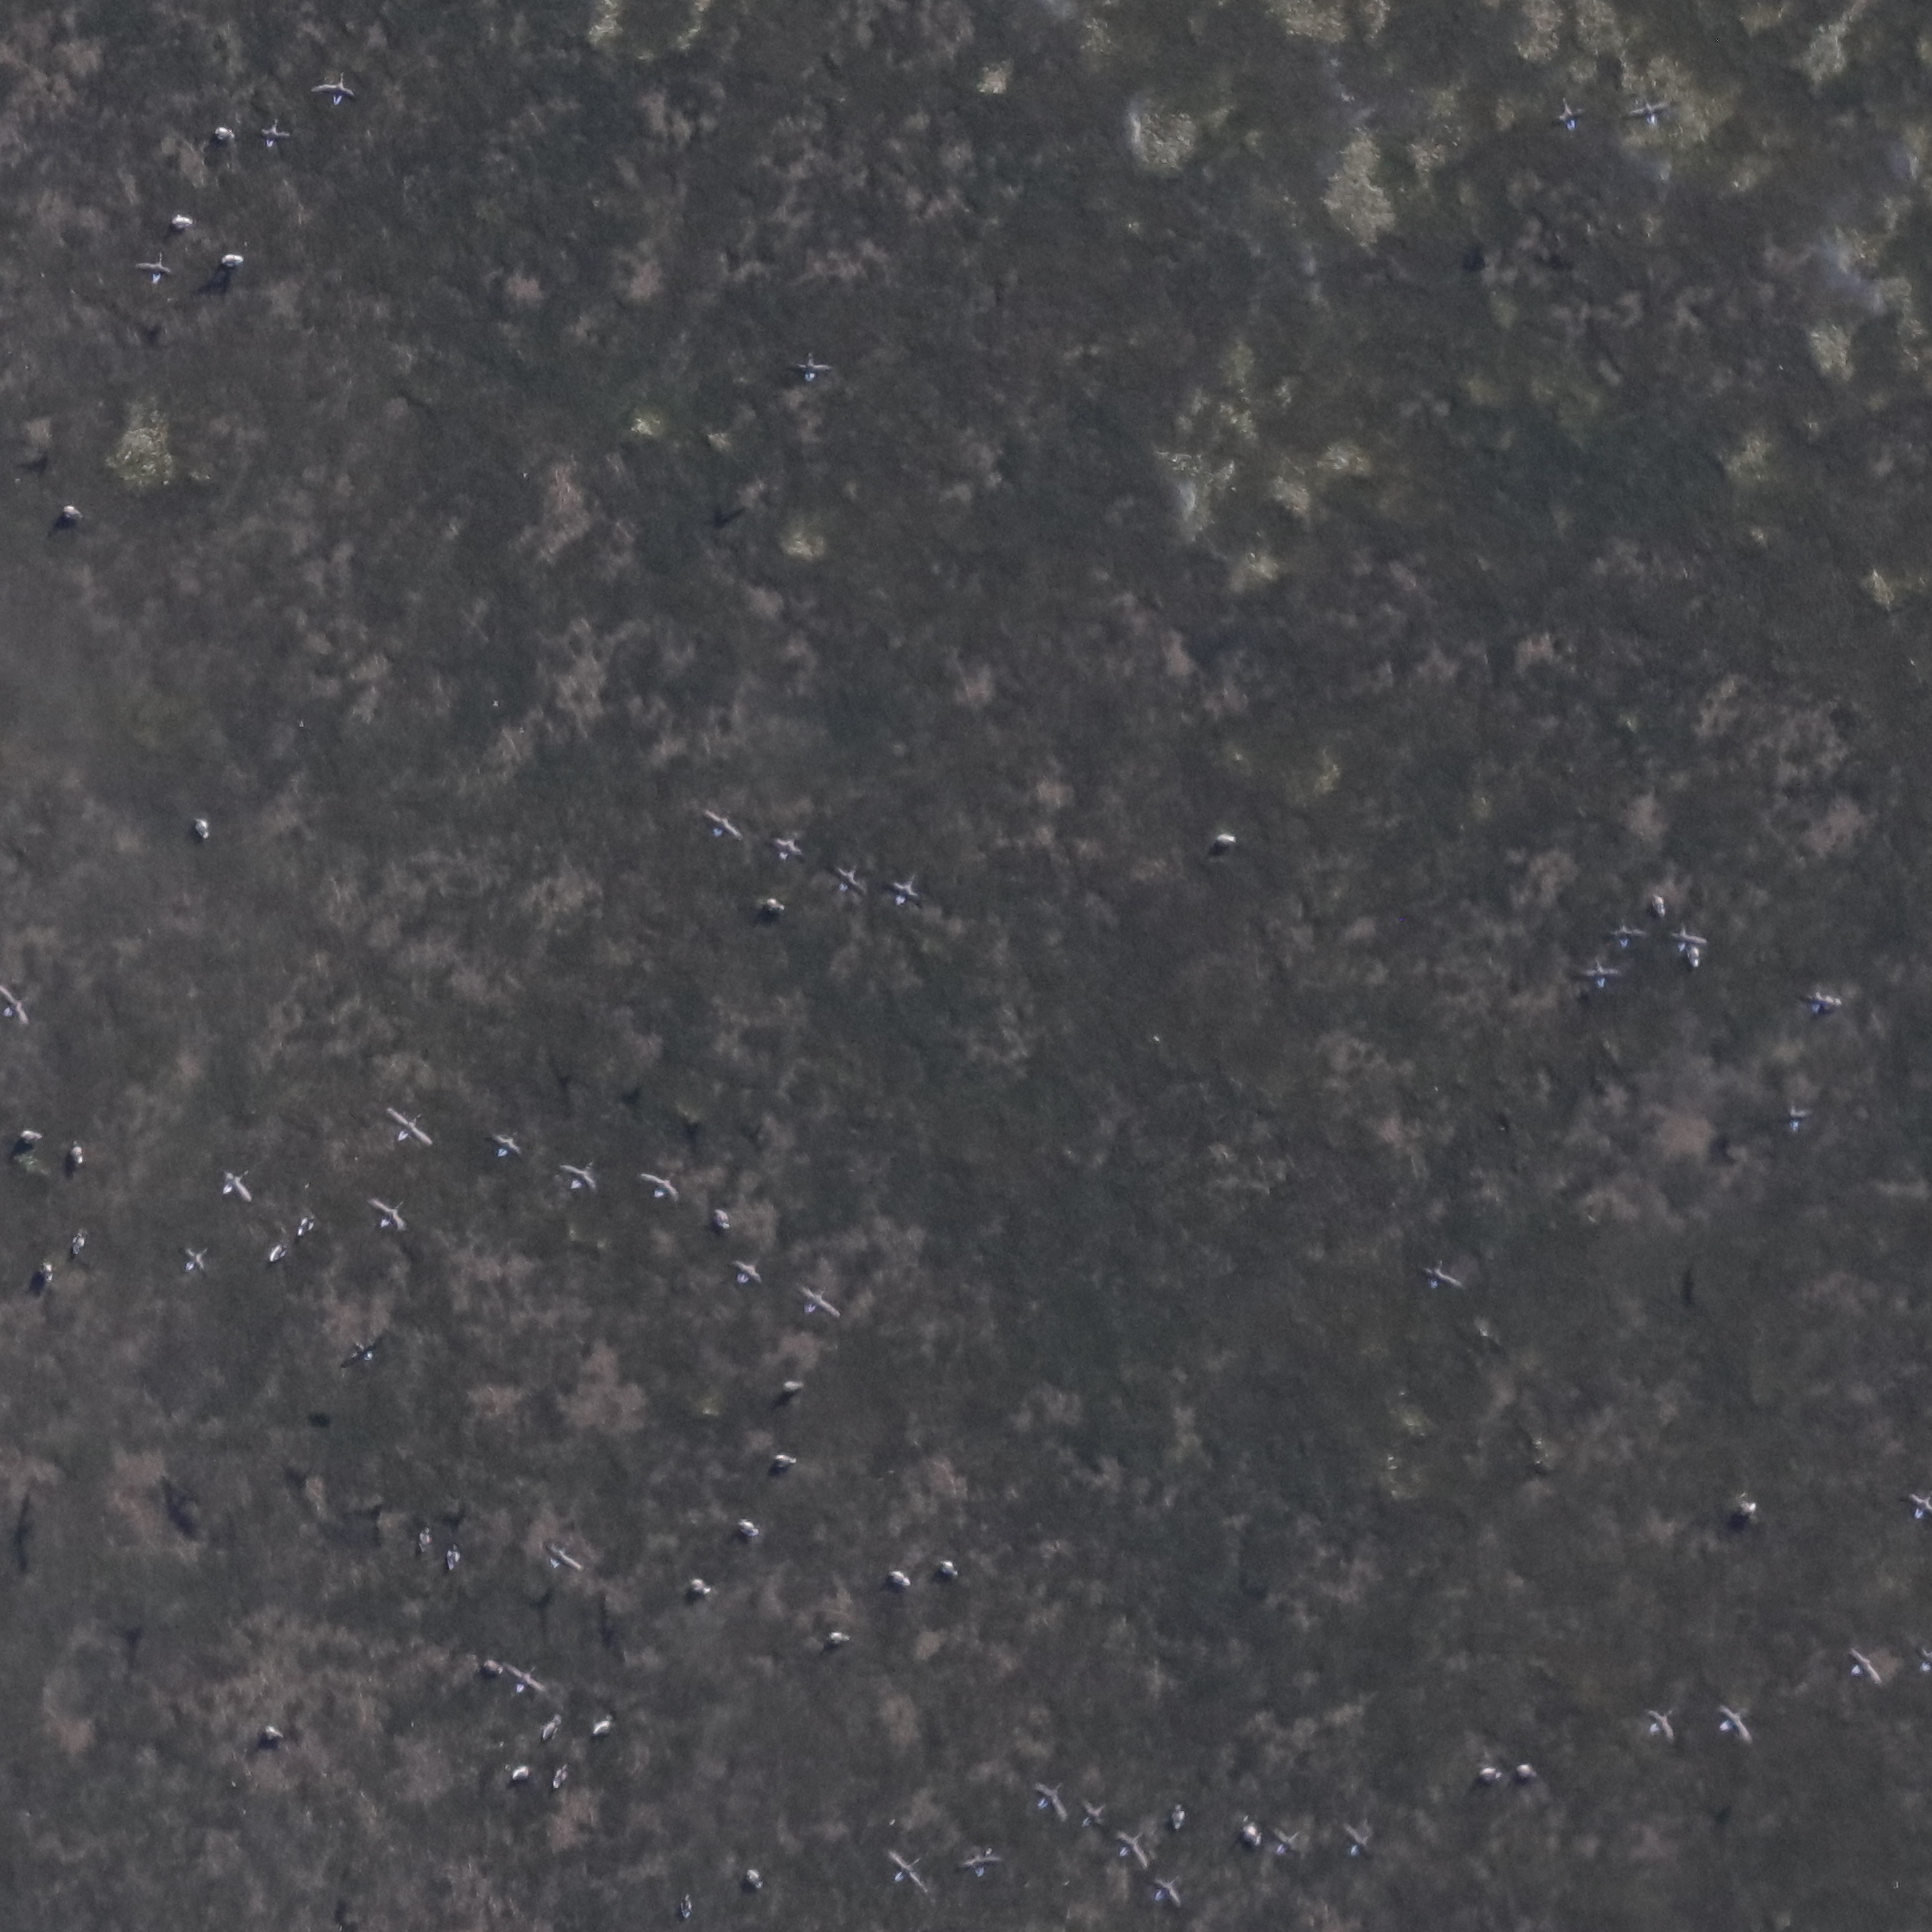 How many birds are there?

80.